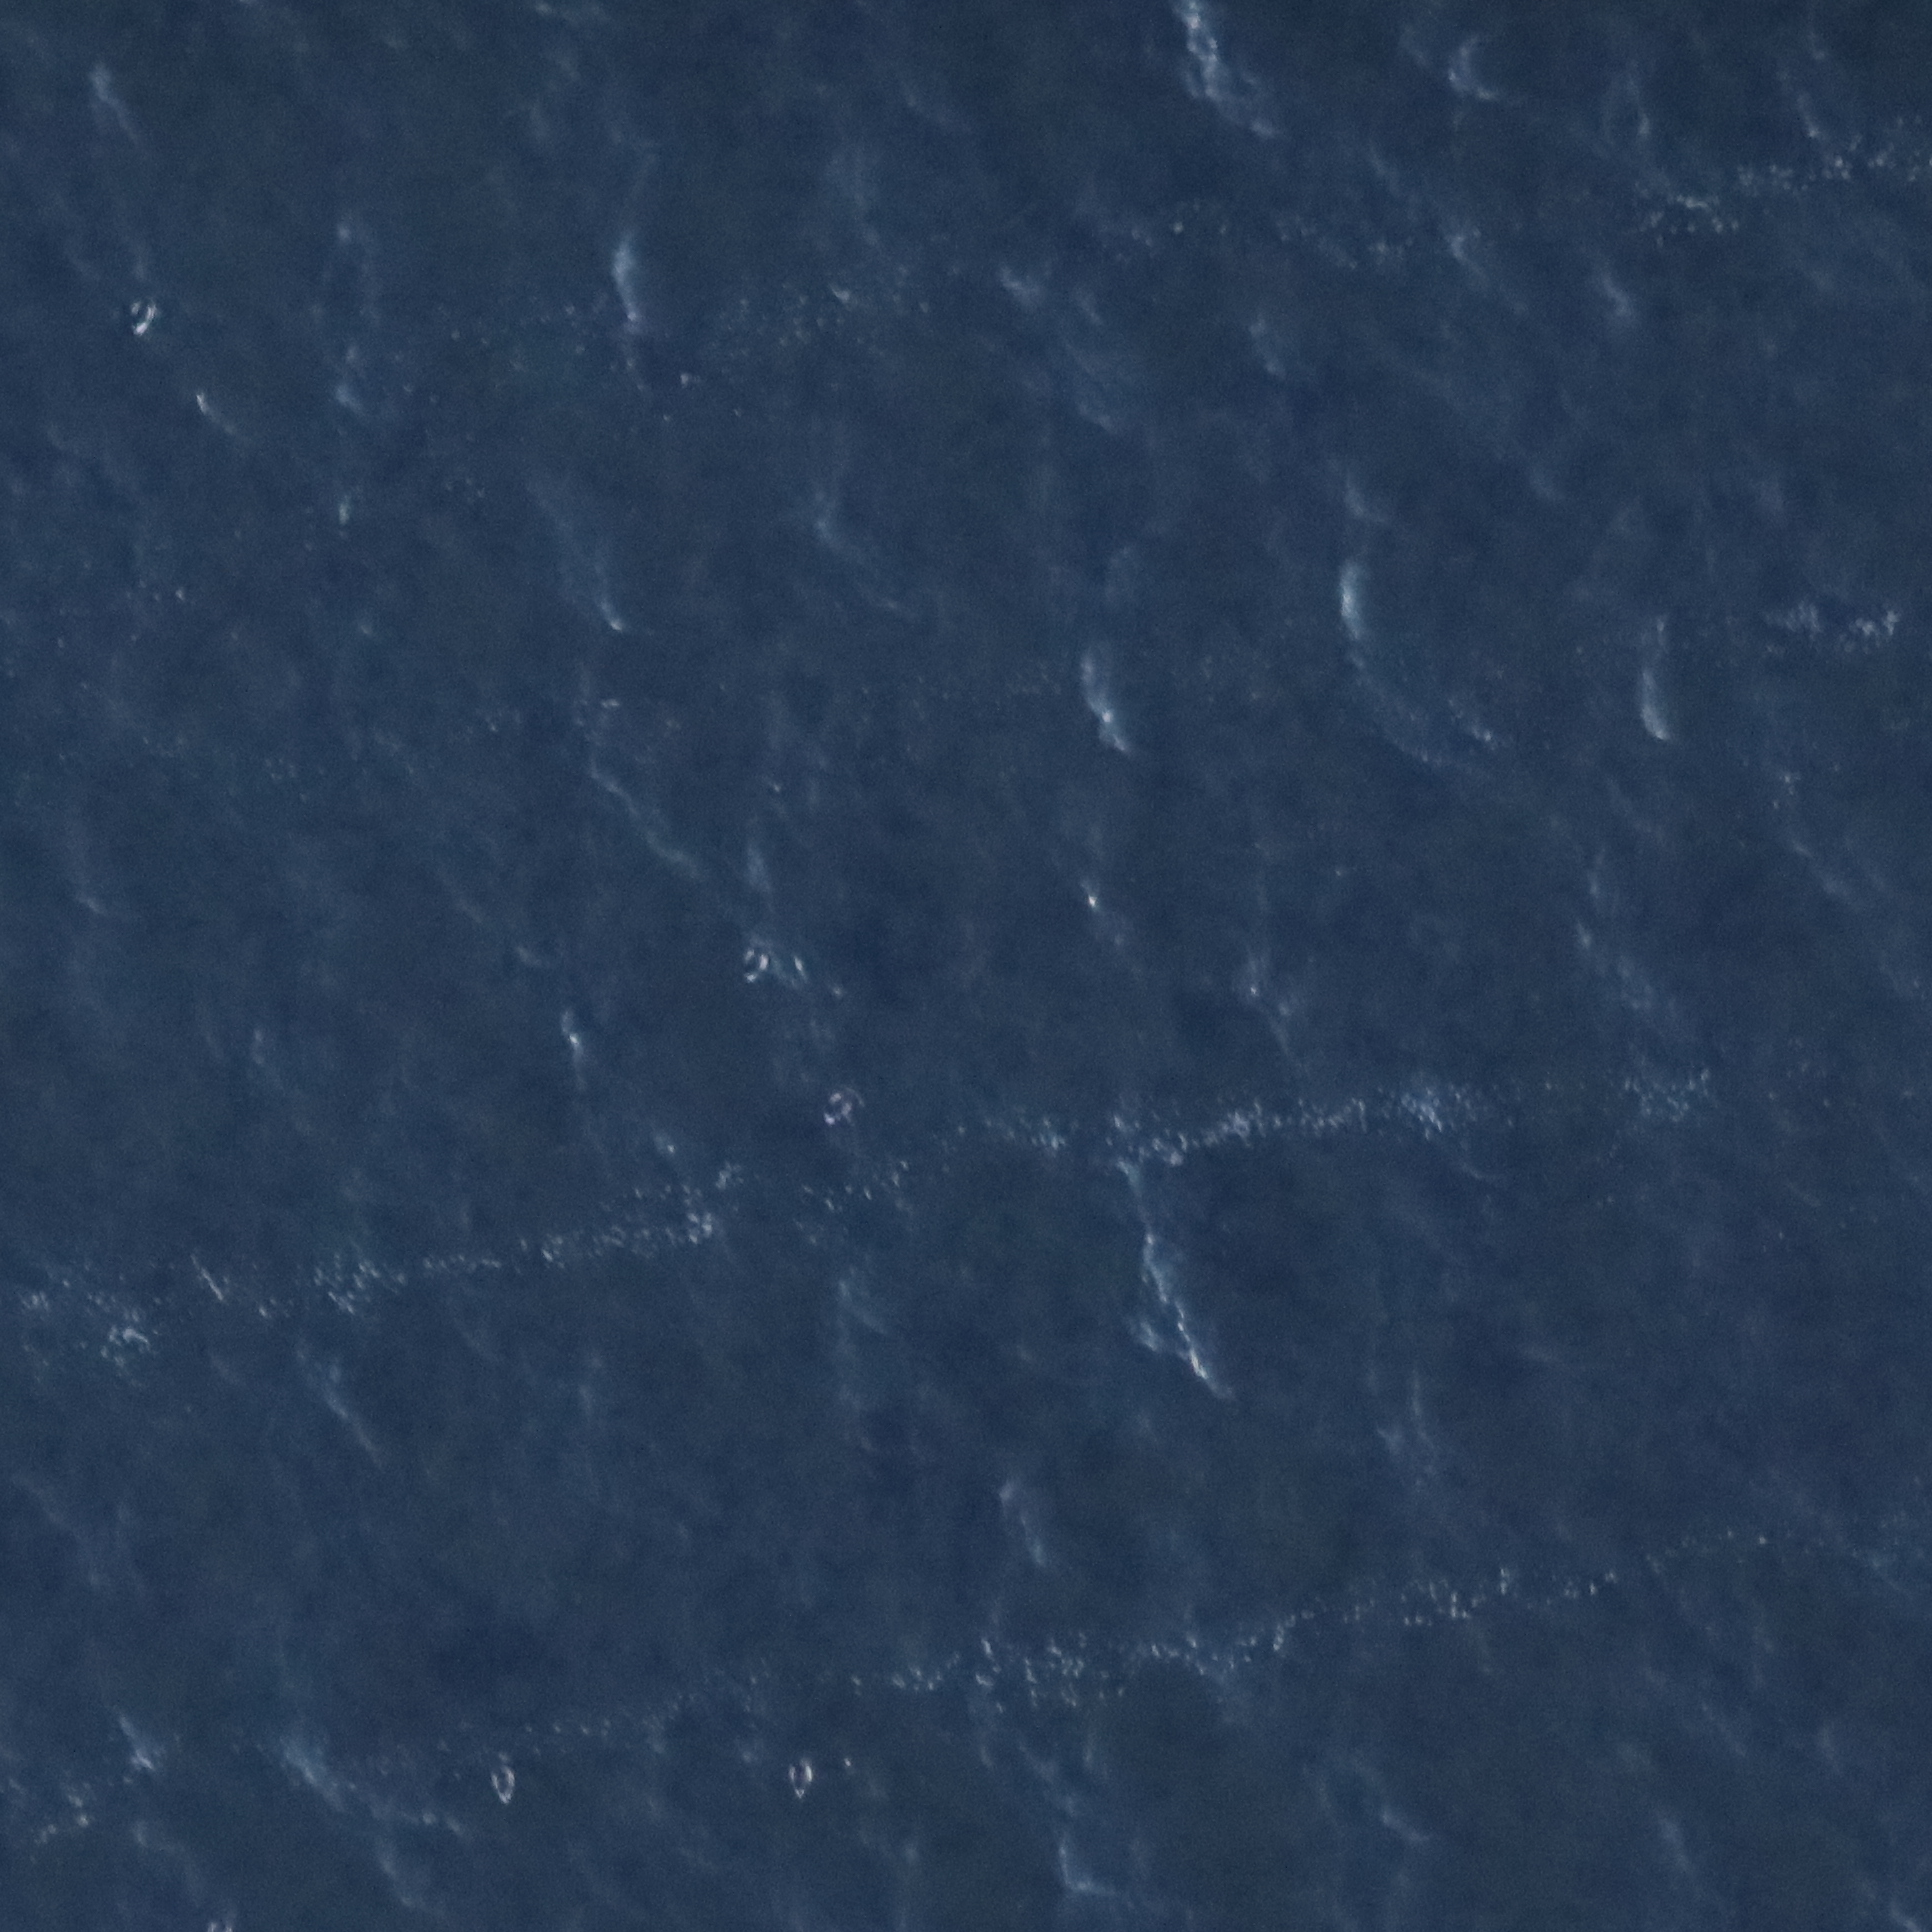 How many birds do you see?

6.